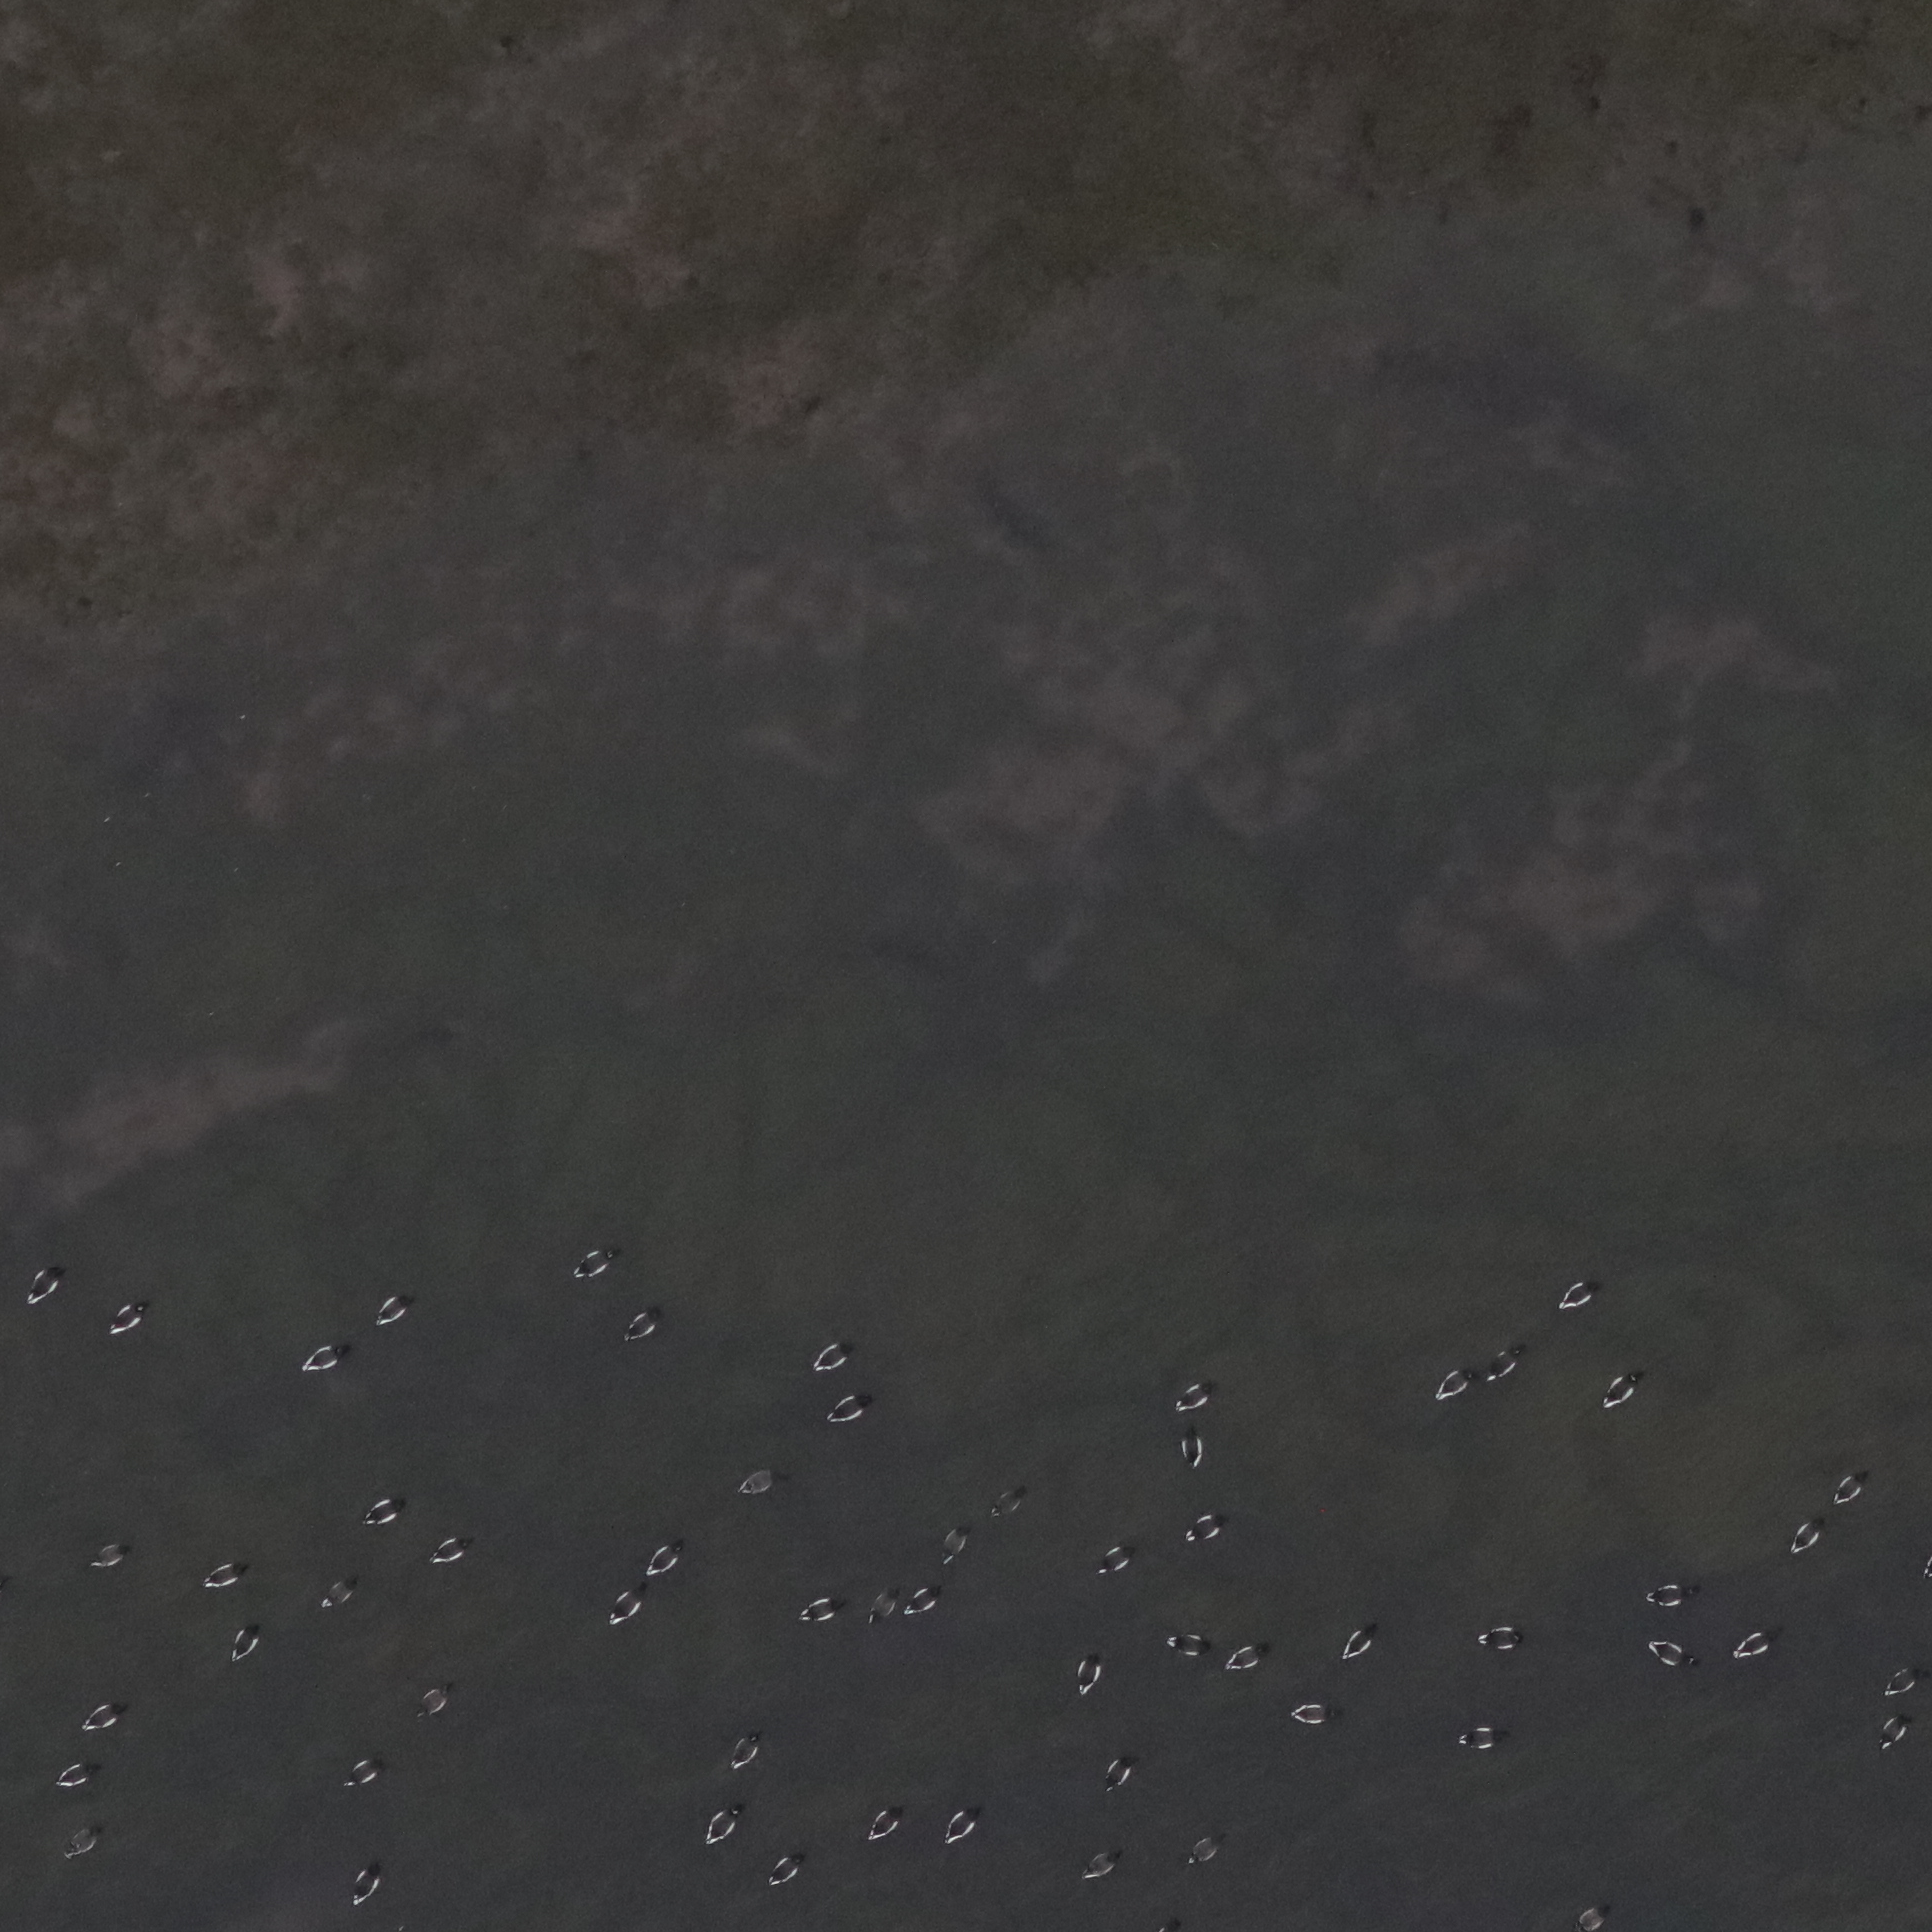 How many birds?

59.